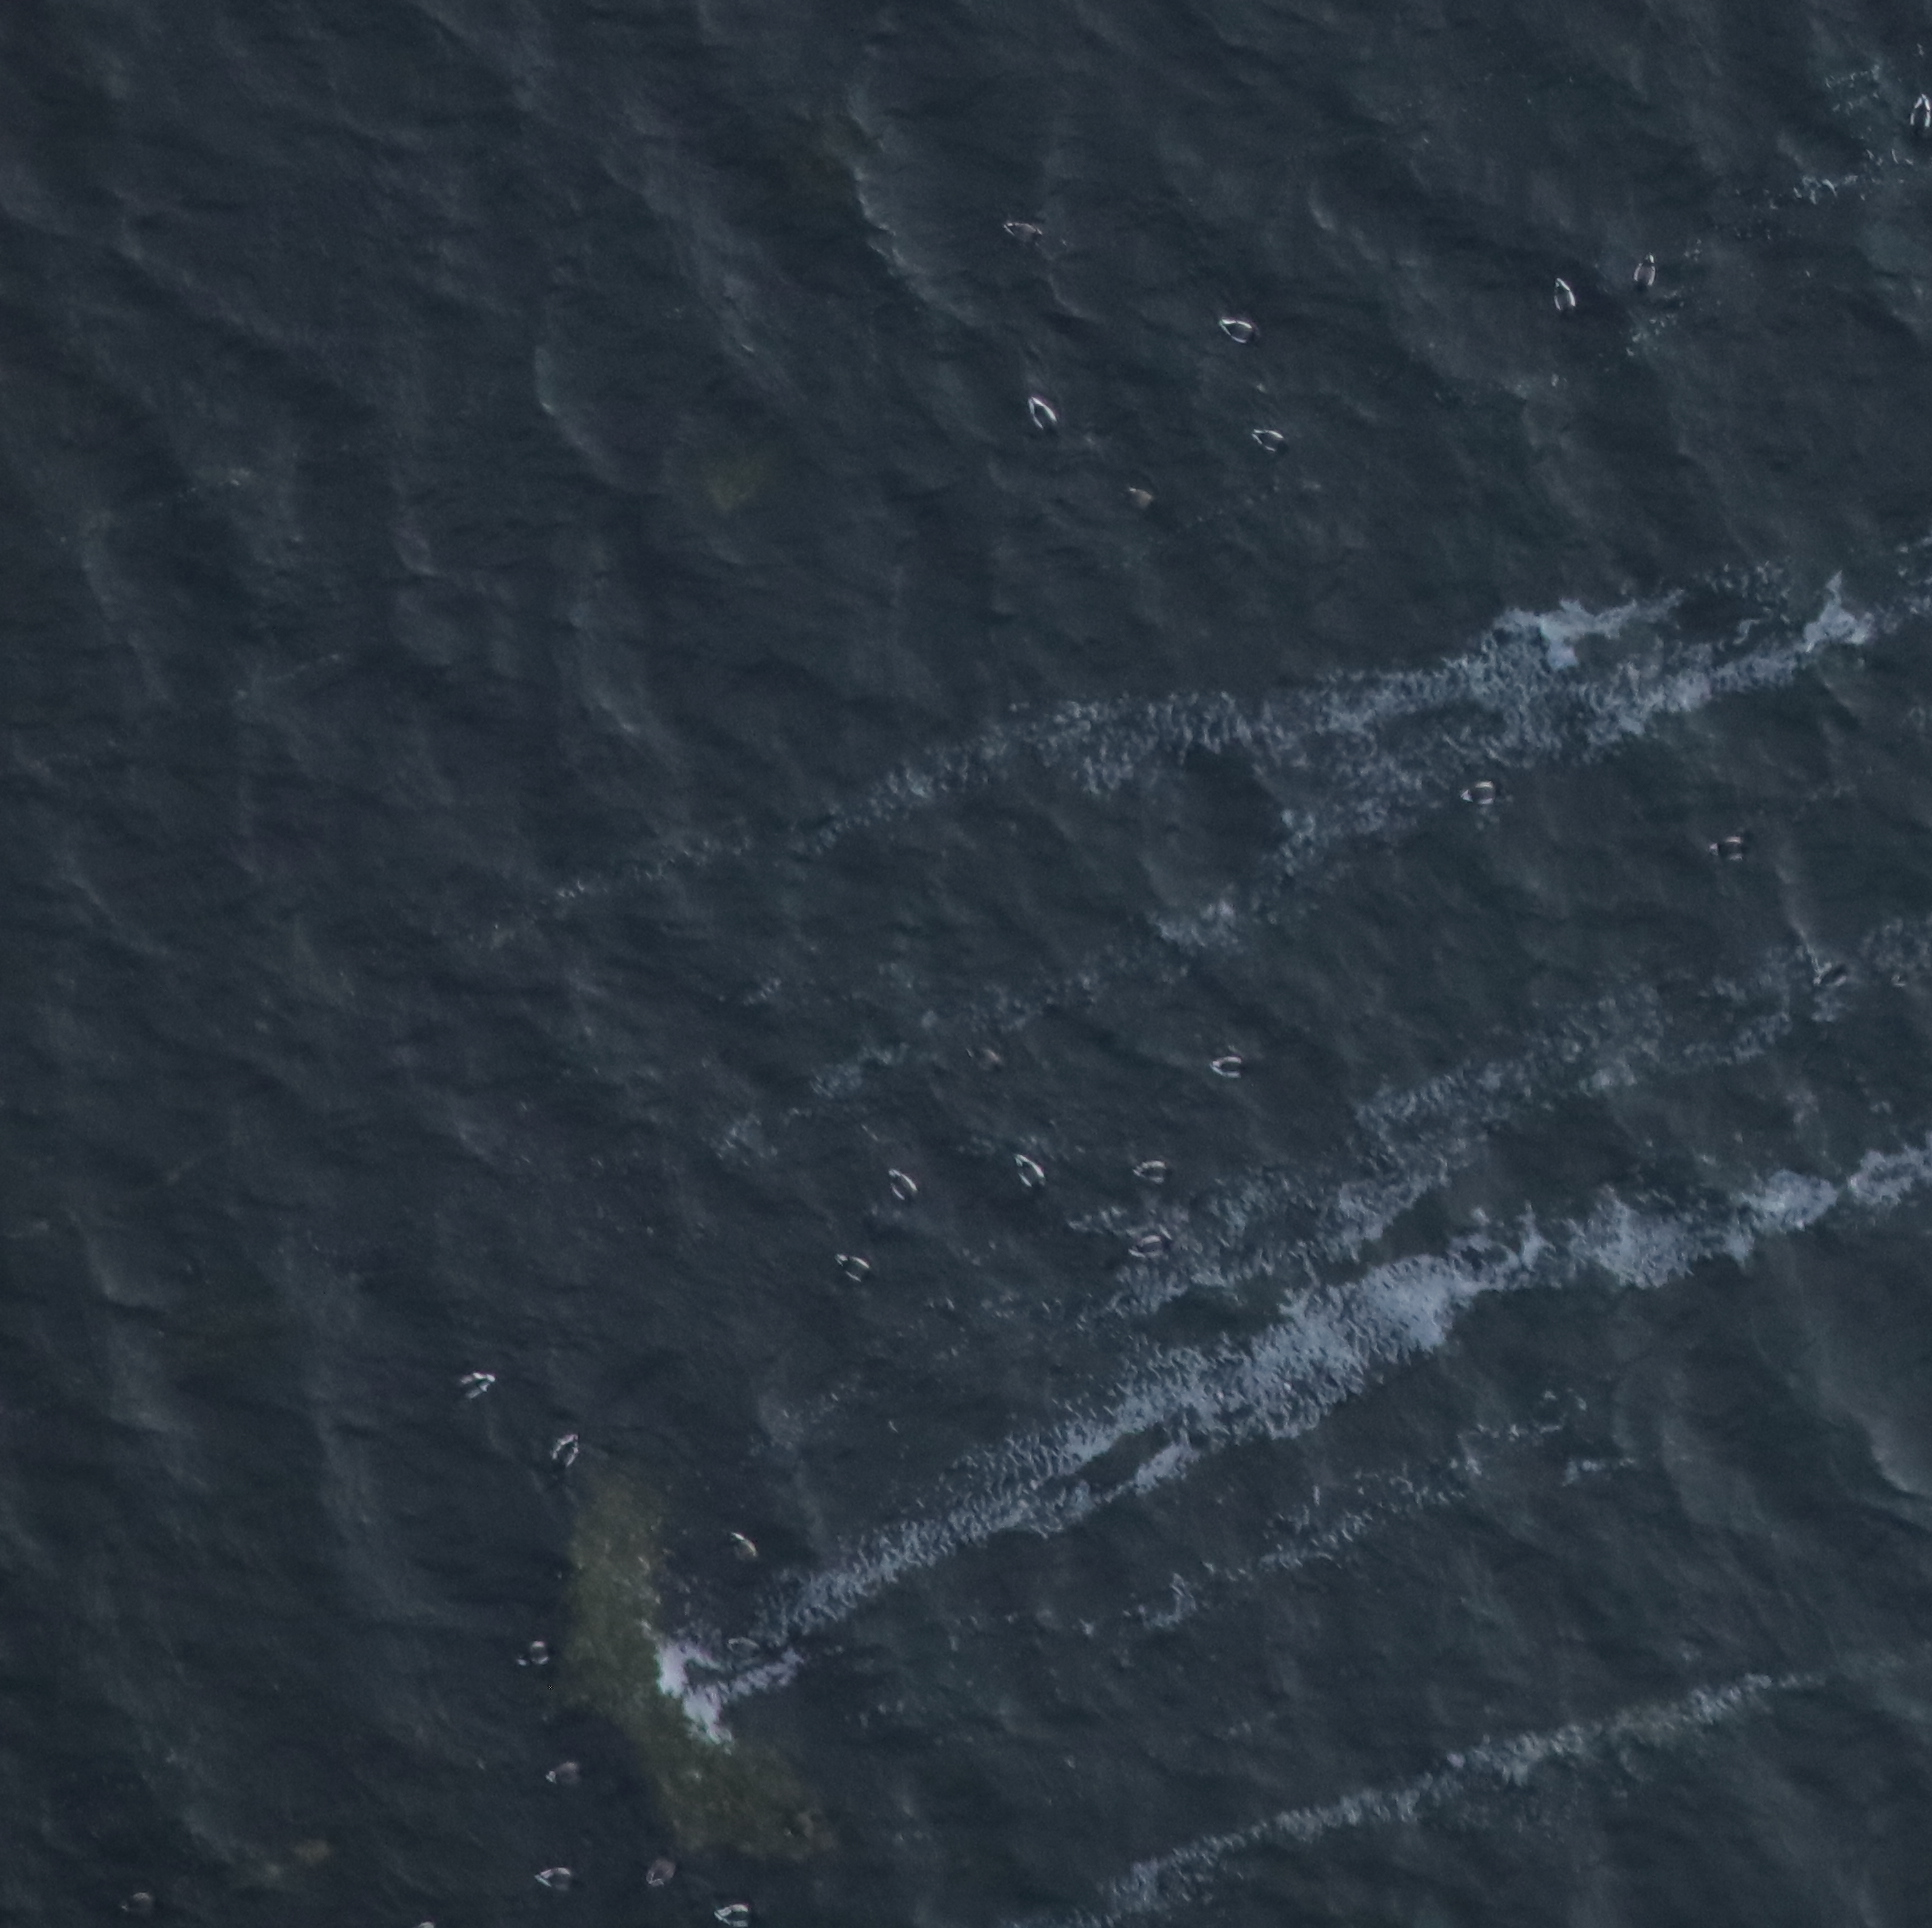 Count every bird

29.